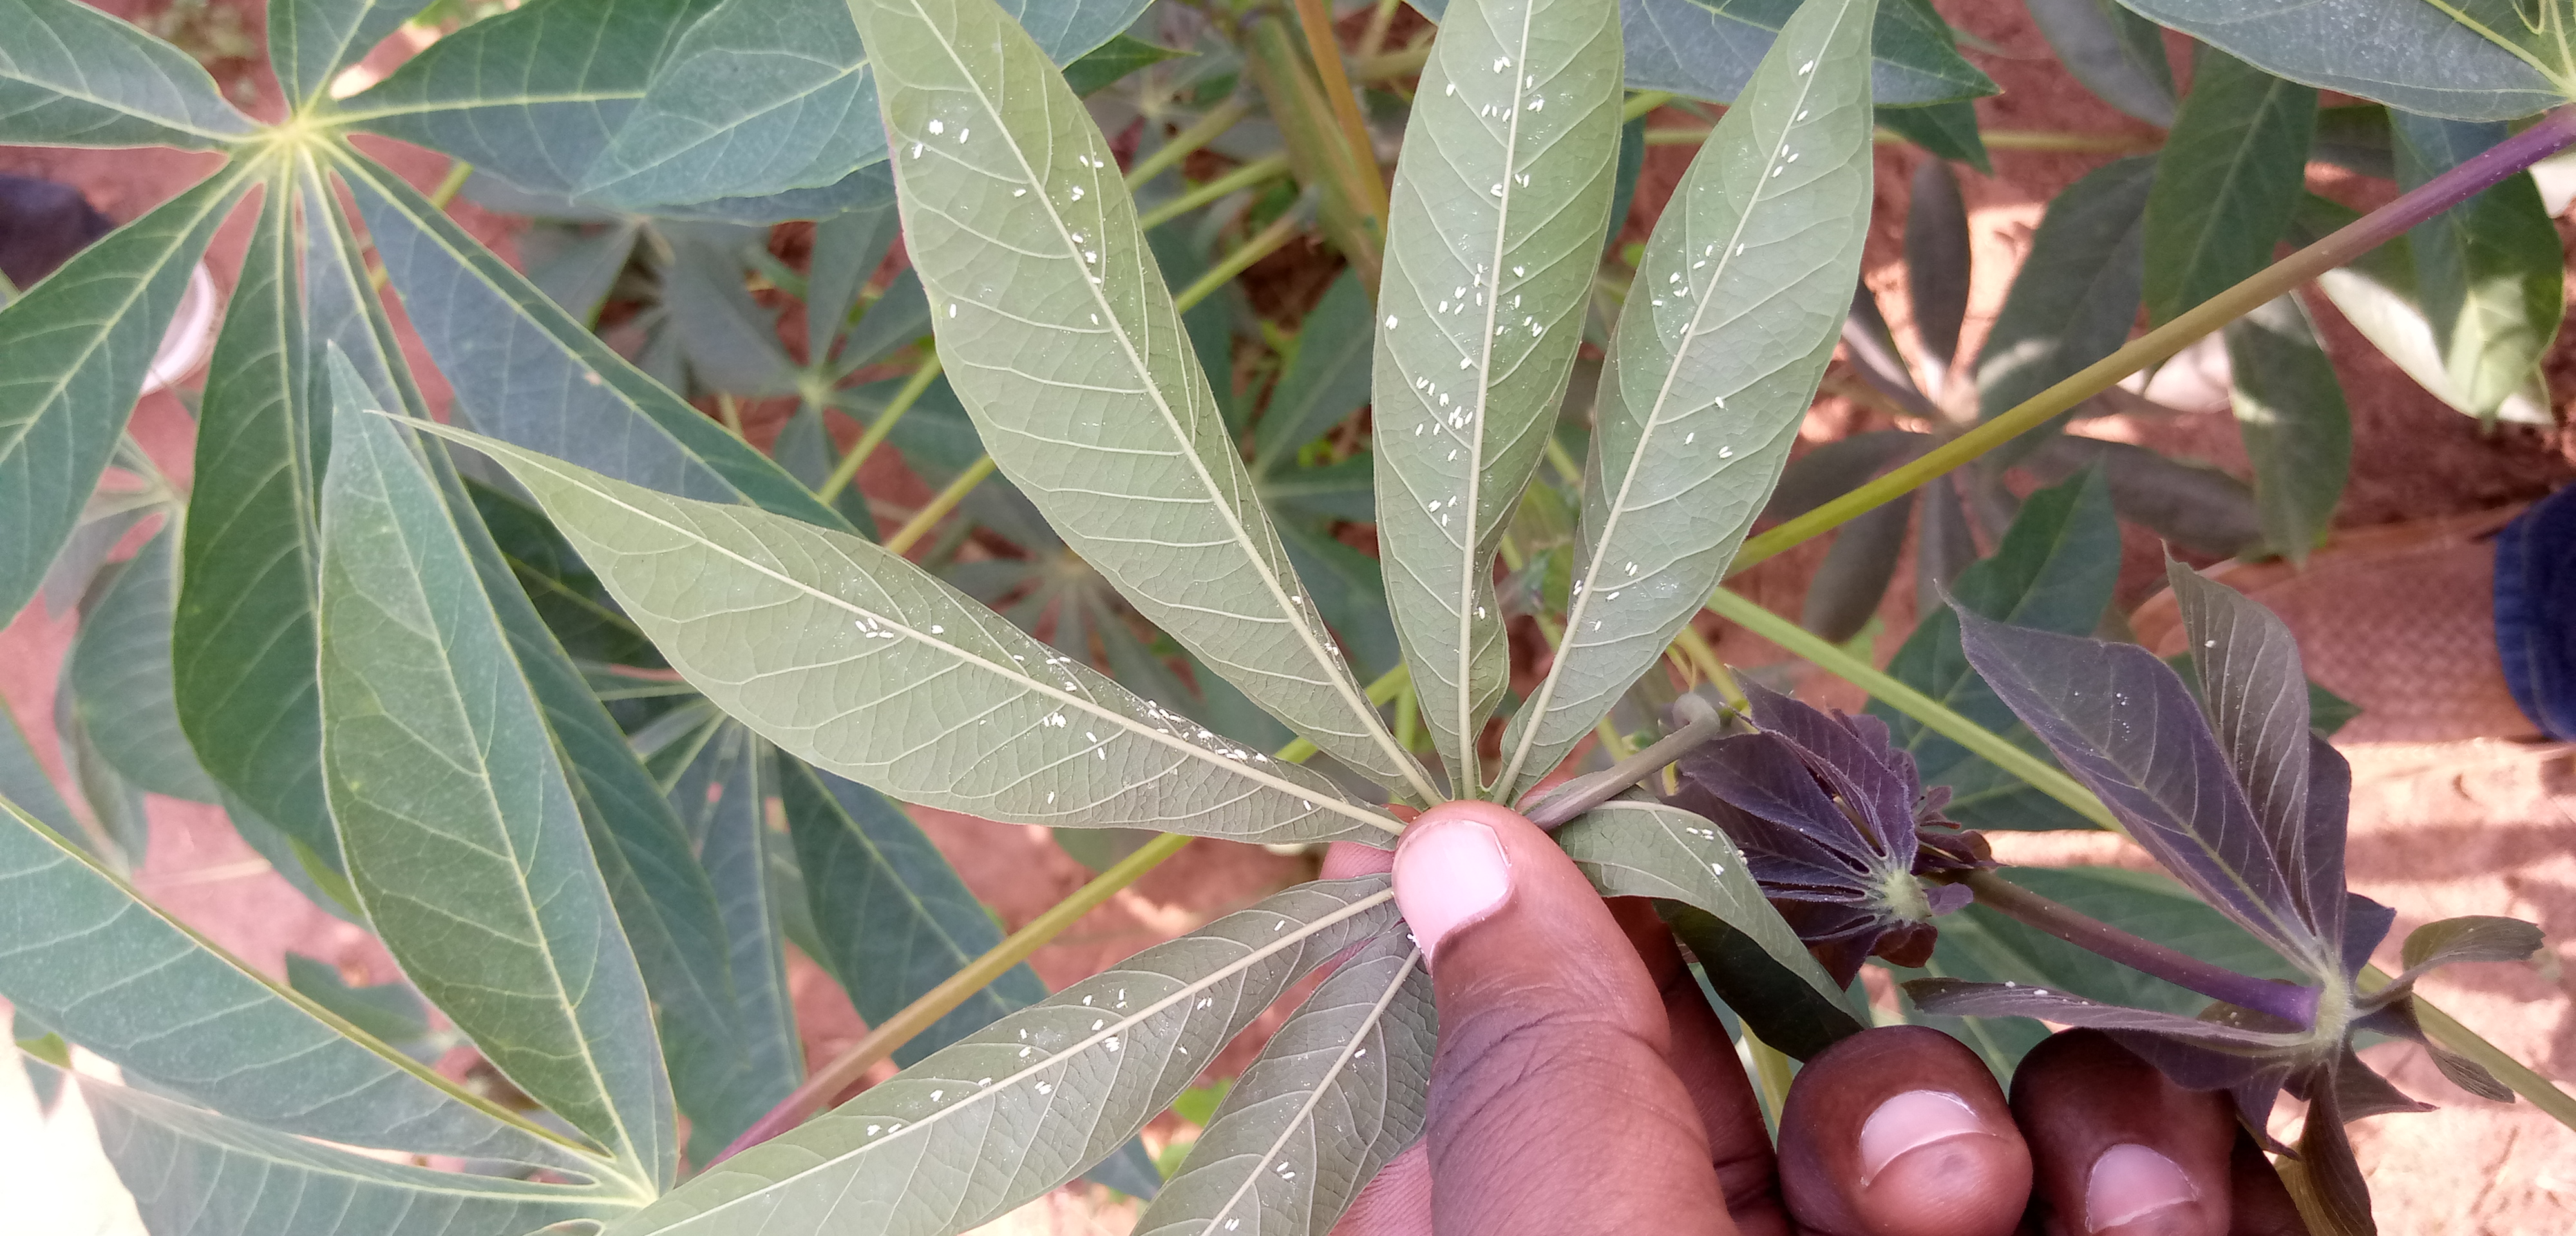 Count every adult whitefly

153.